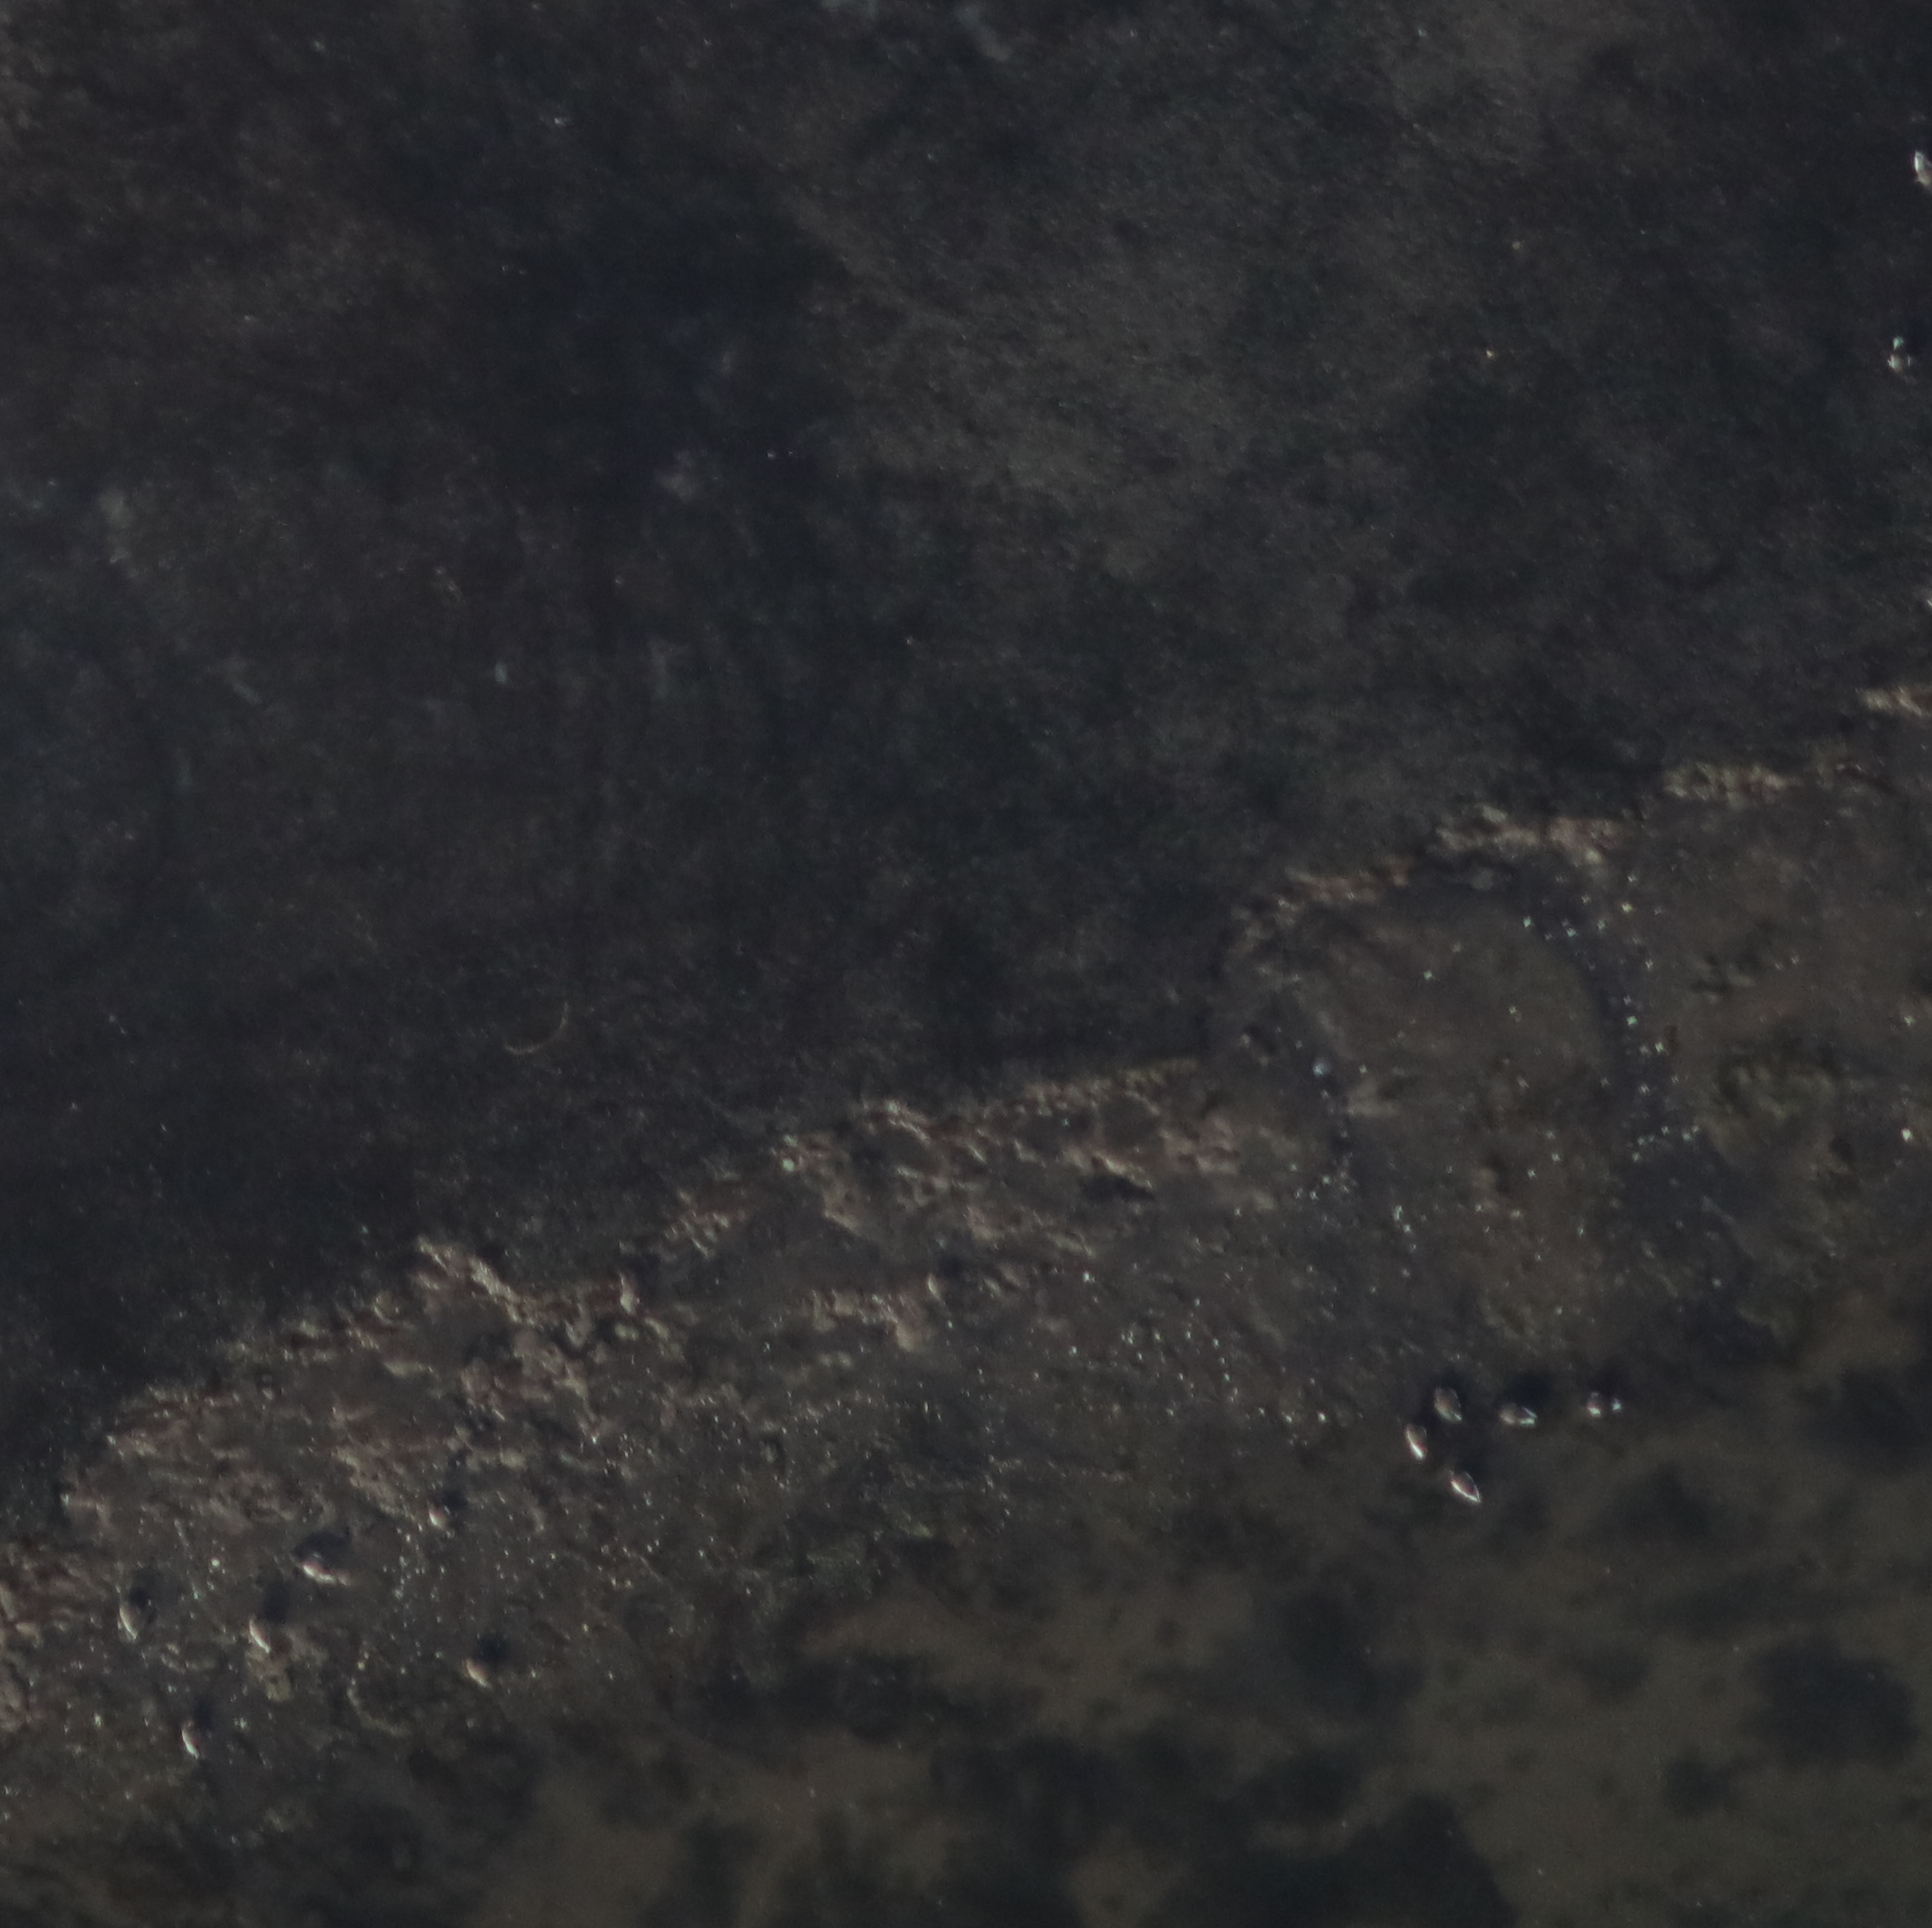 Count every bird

13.